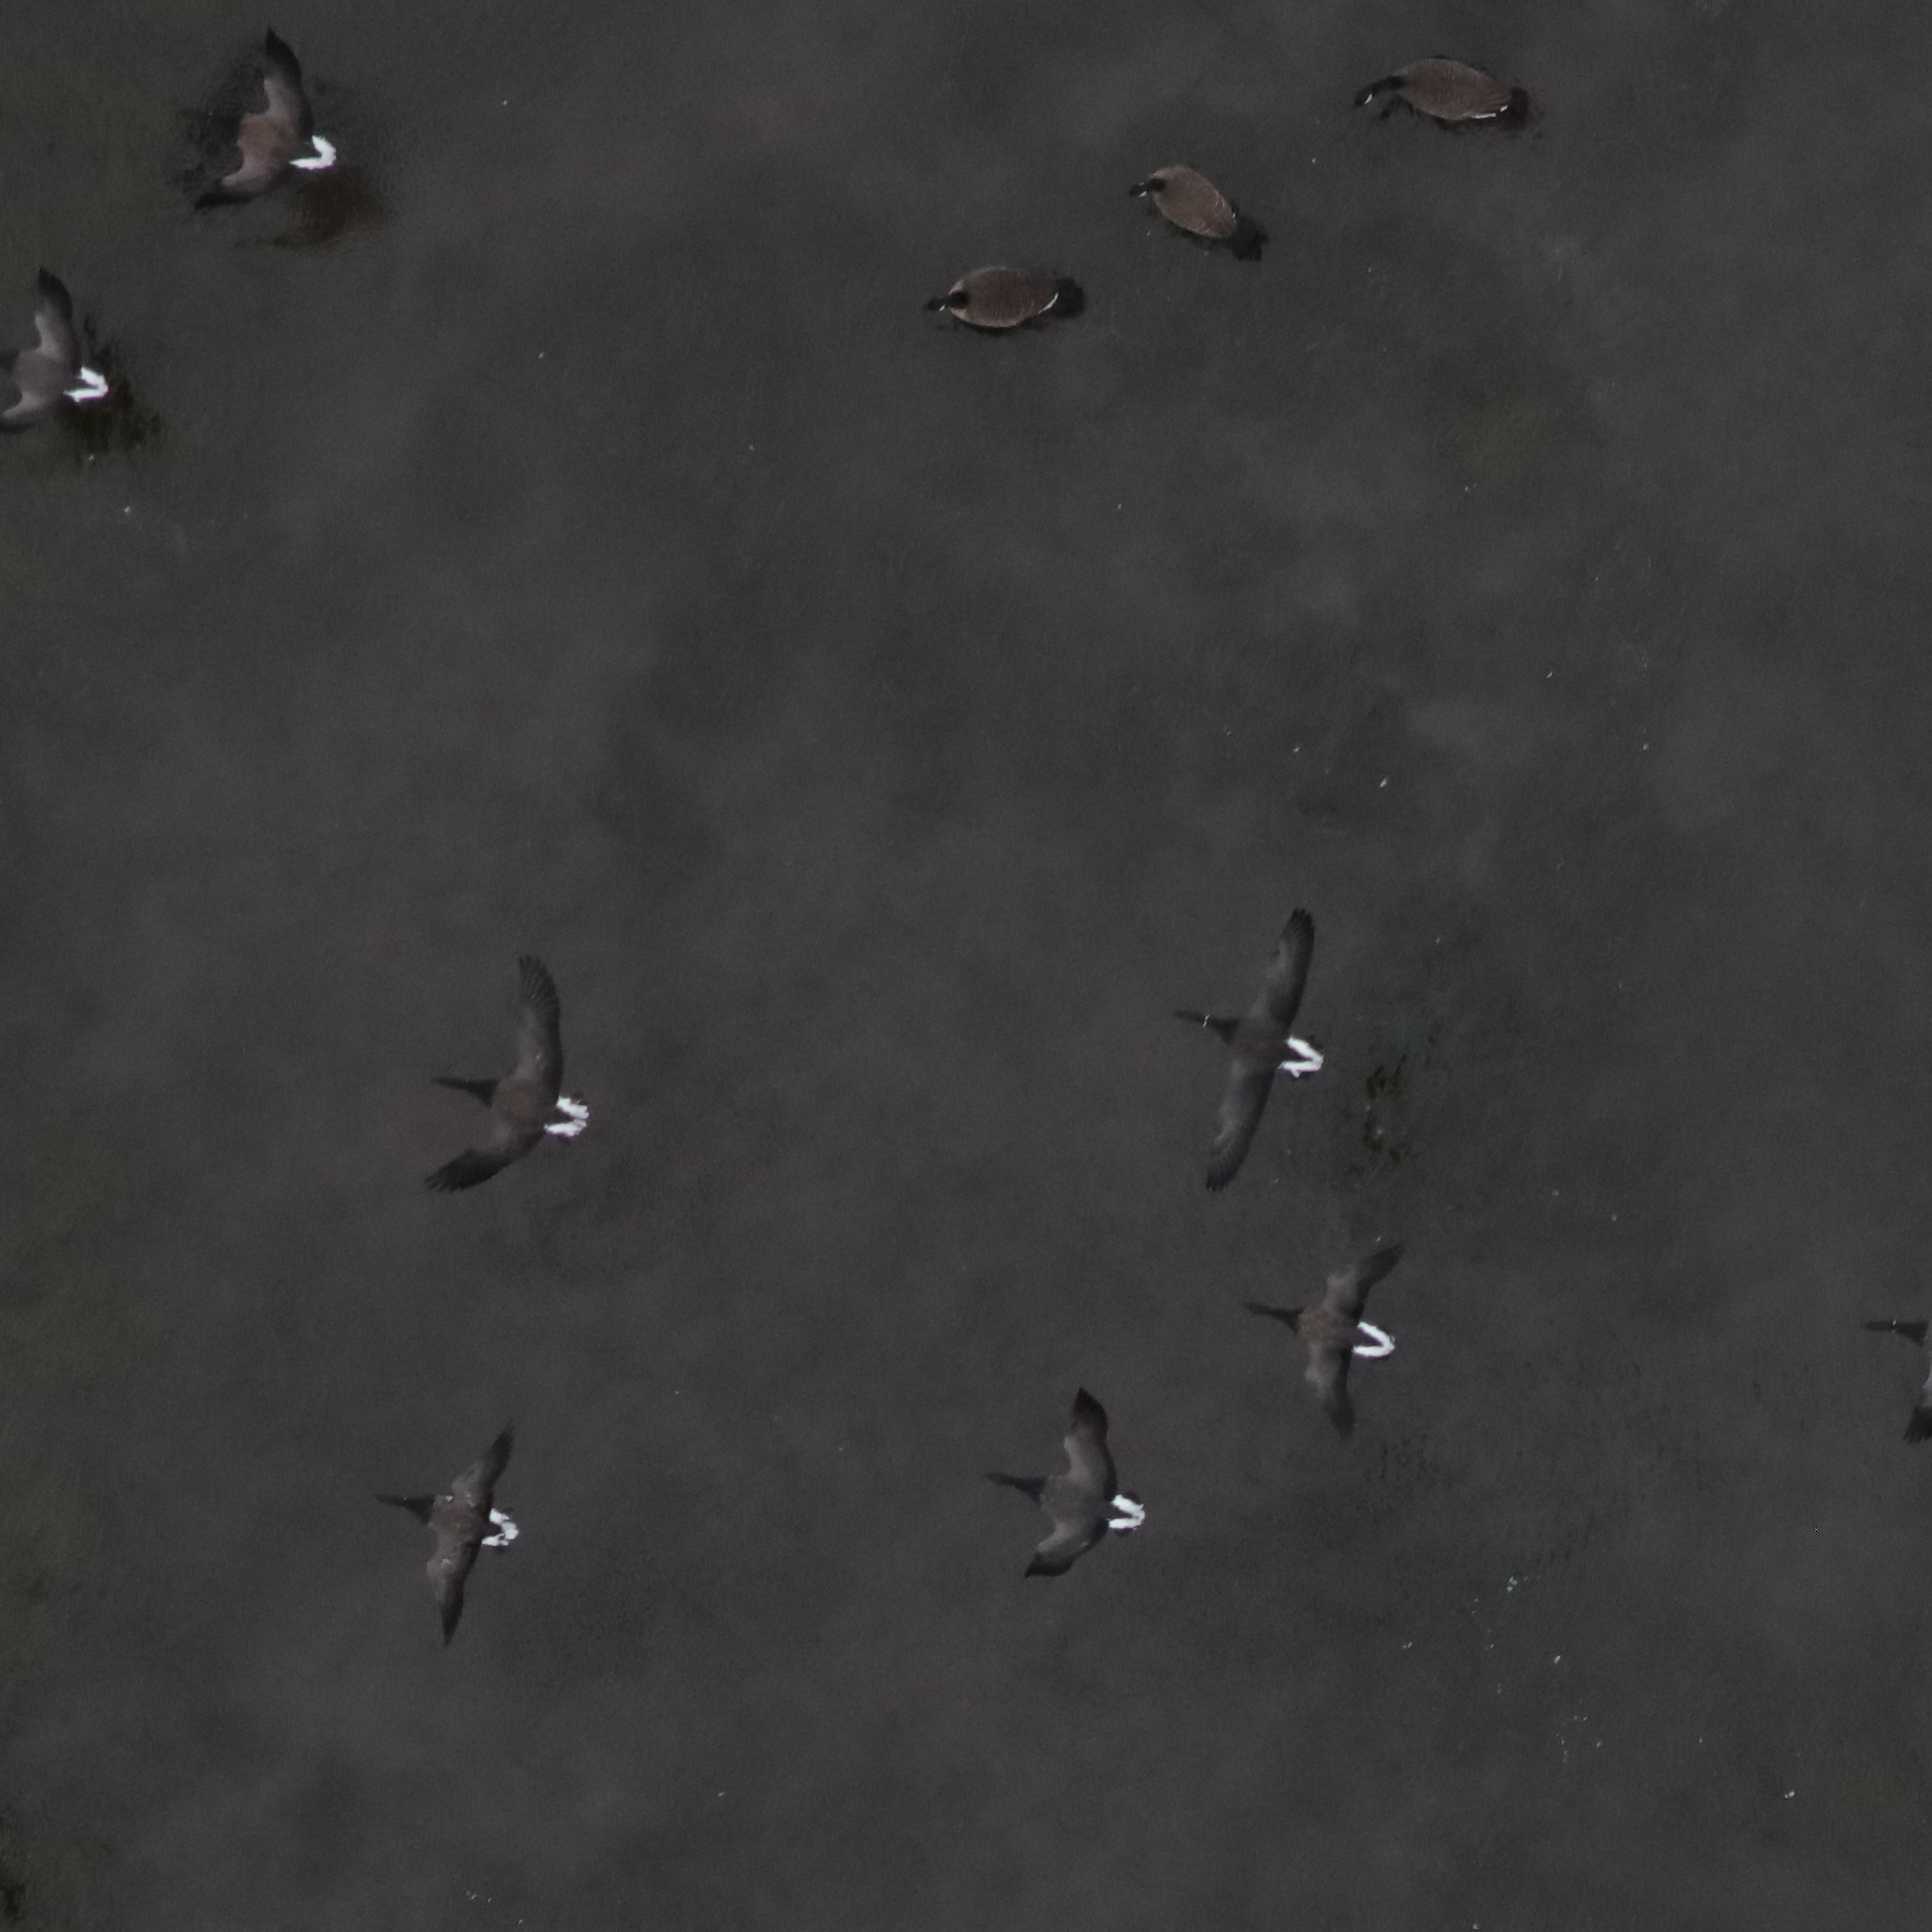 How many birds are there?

10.